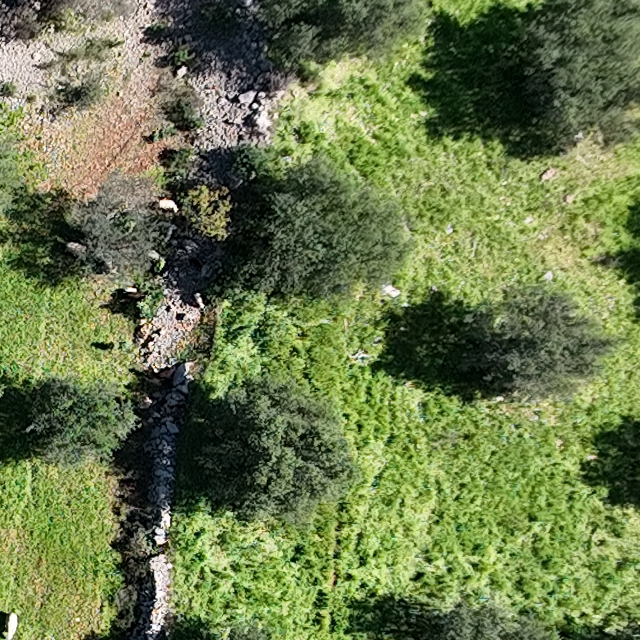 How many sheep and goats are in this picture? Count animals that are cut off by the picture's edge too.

15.